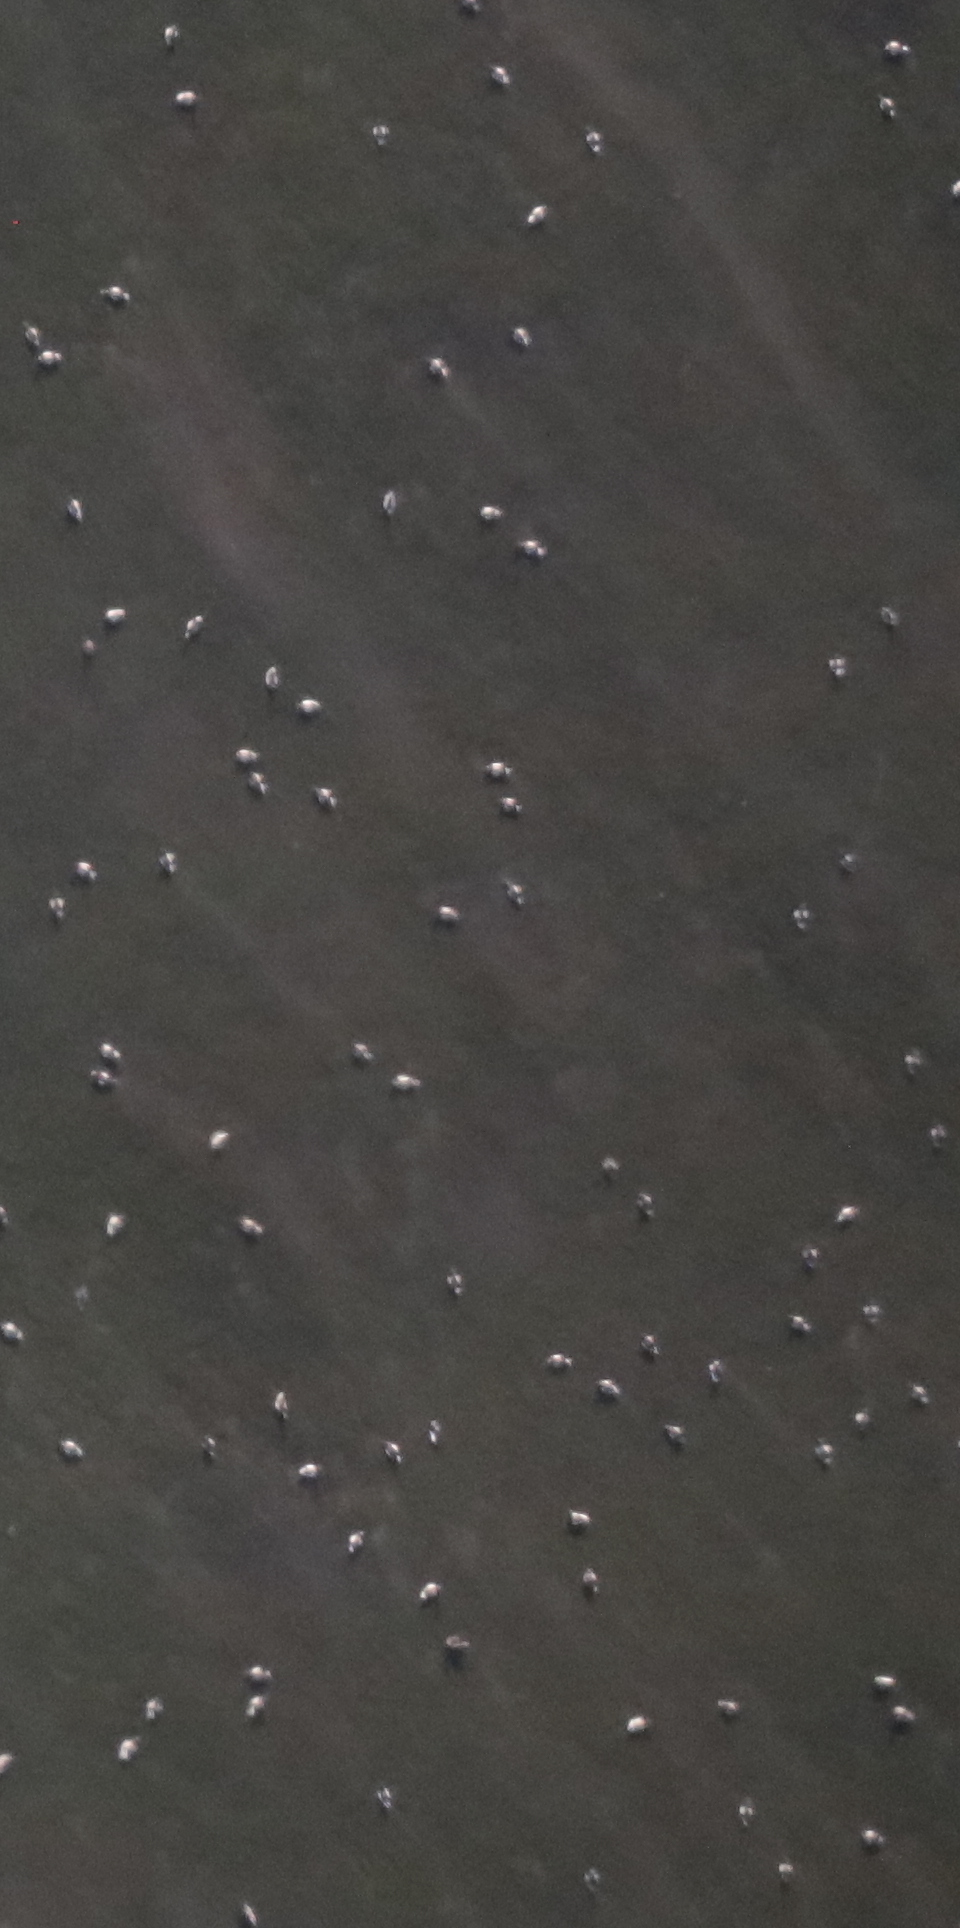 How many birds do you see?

87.